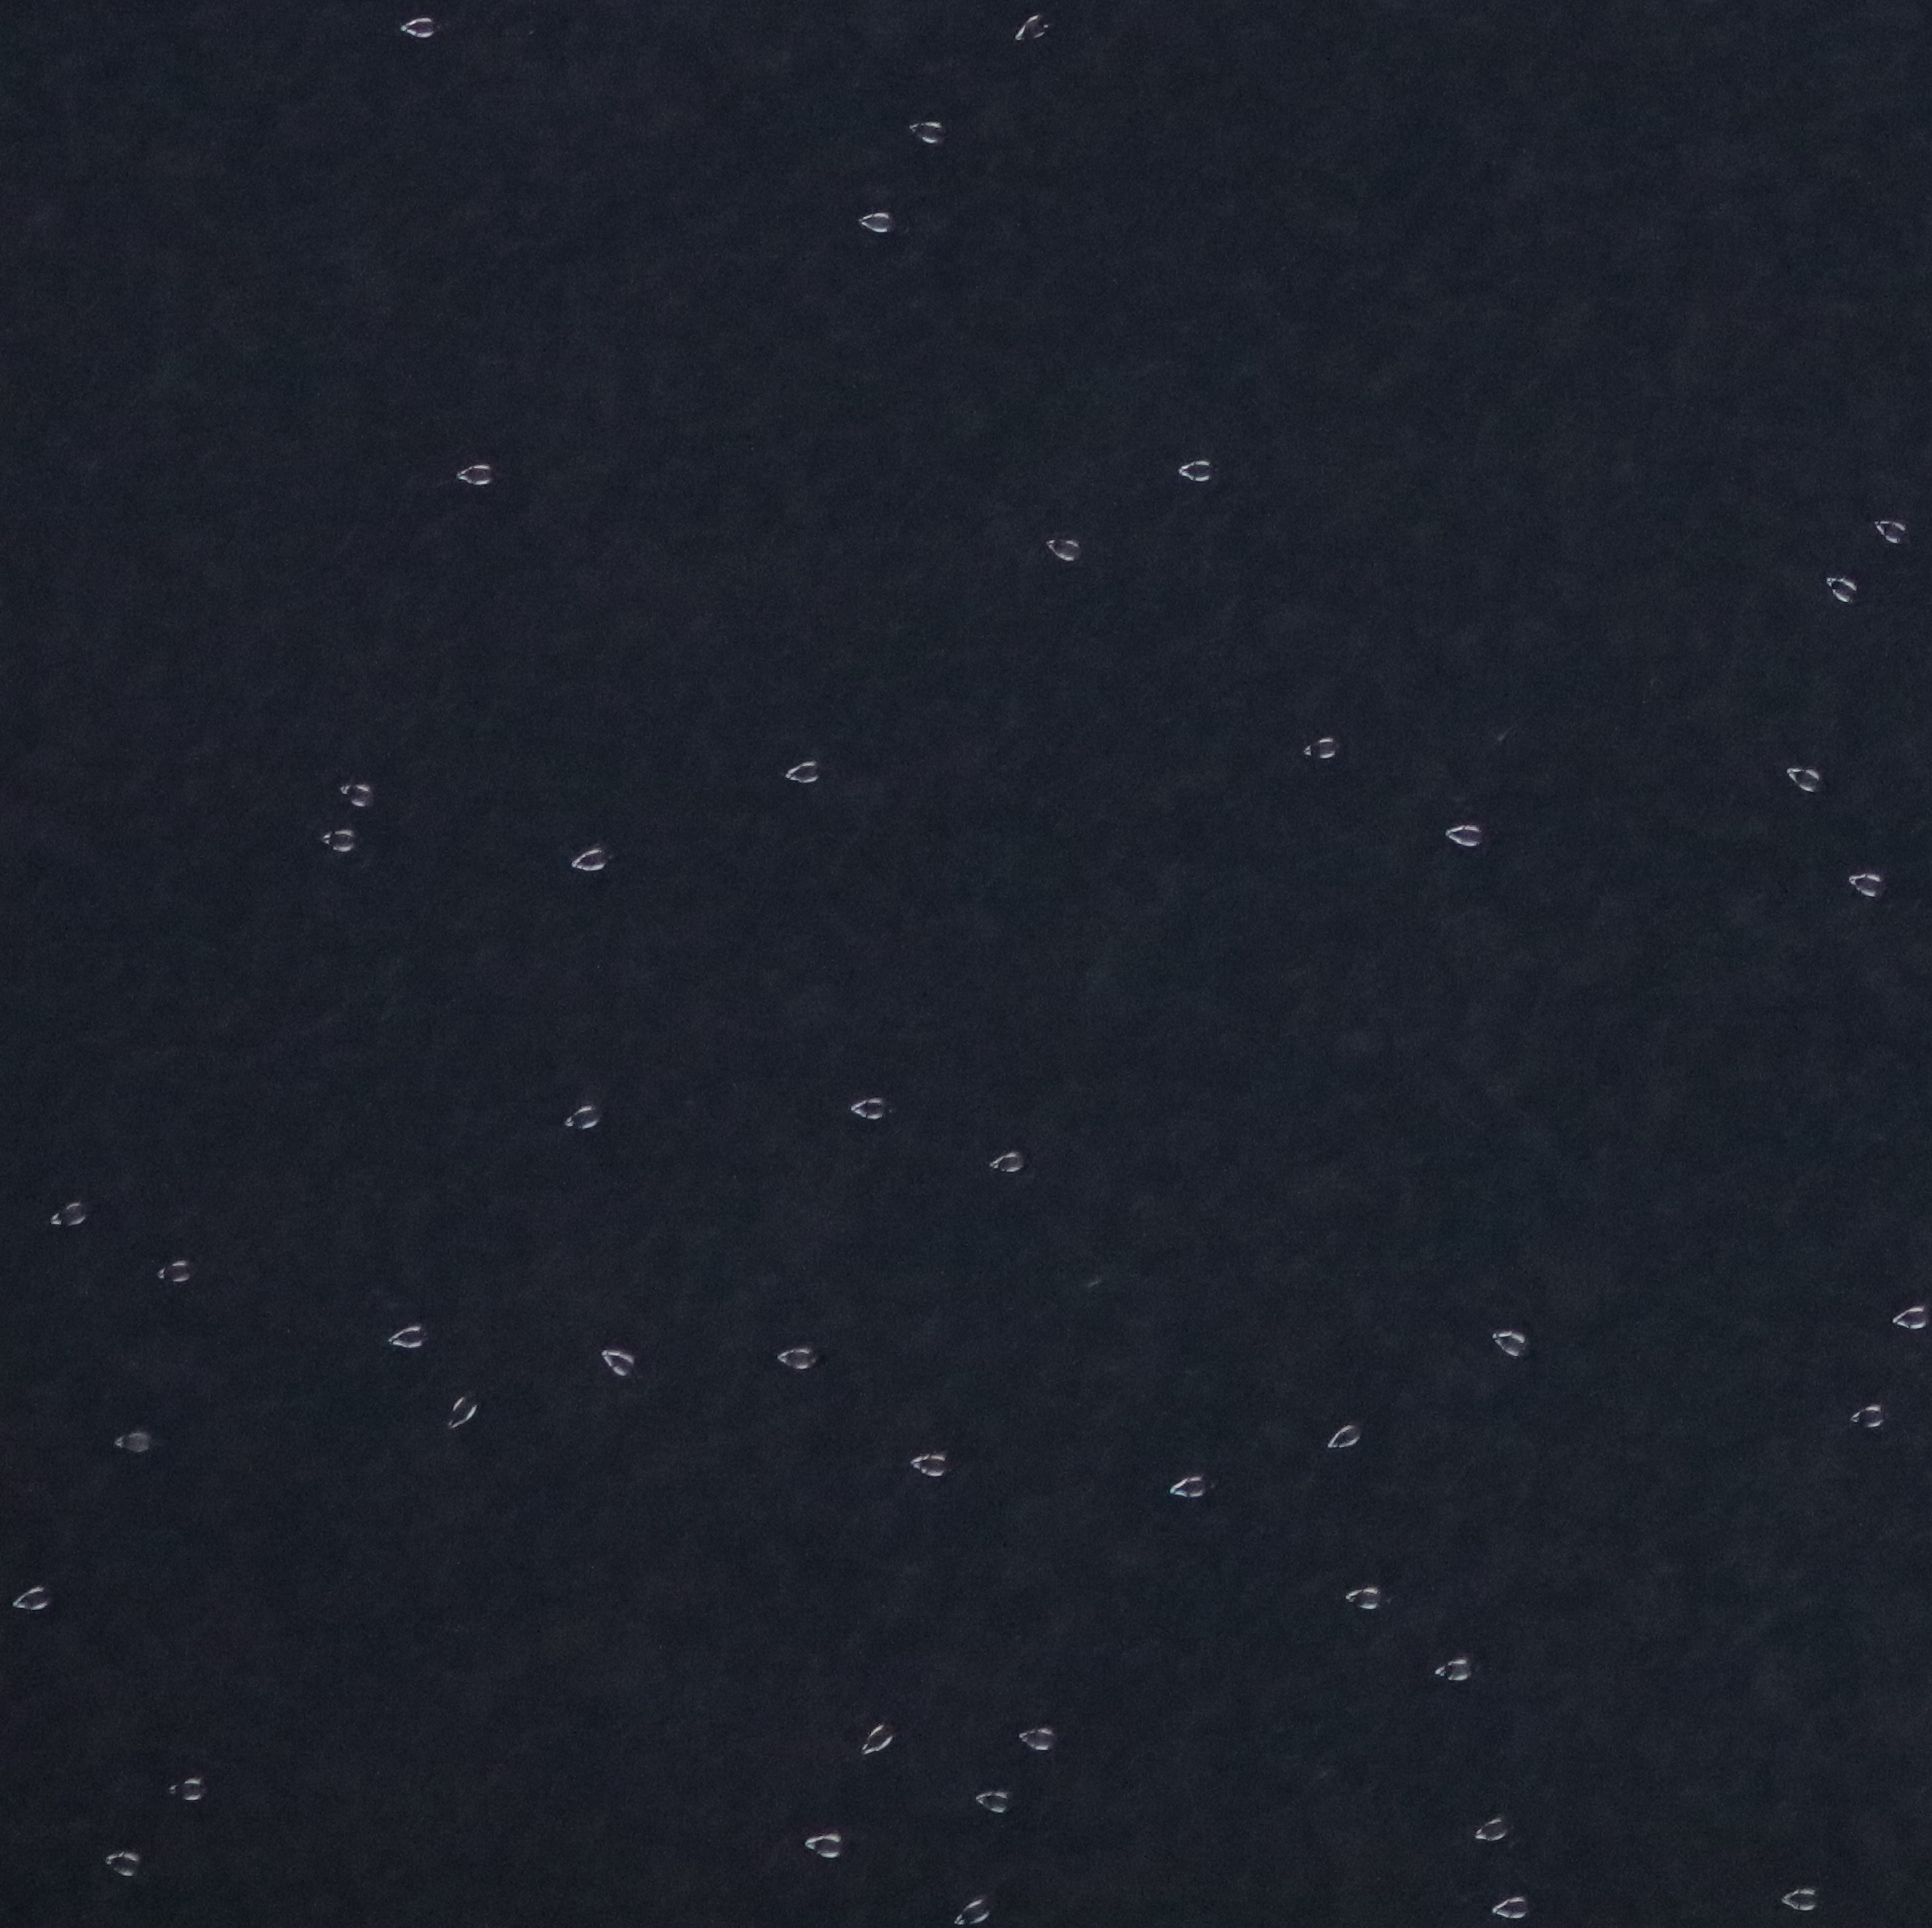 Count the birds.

46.